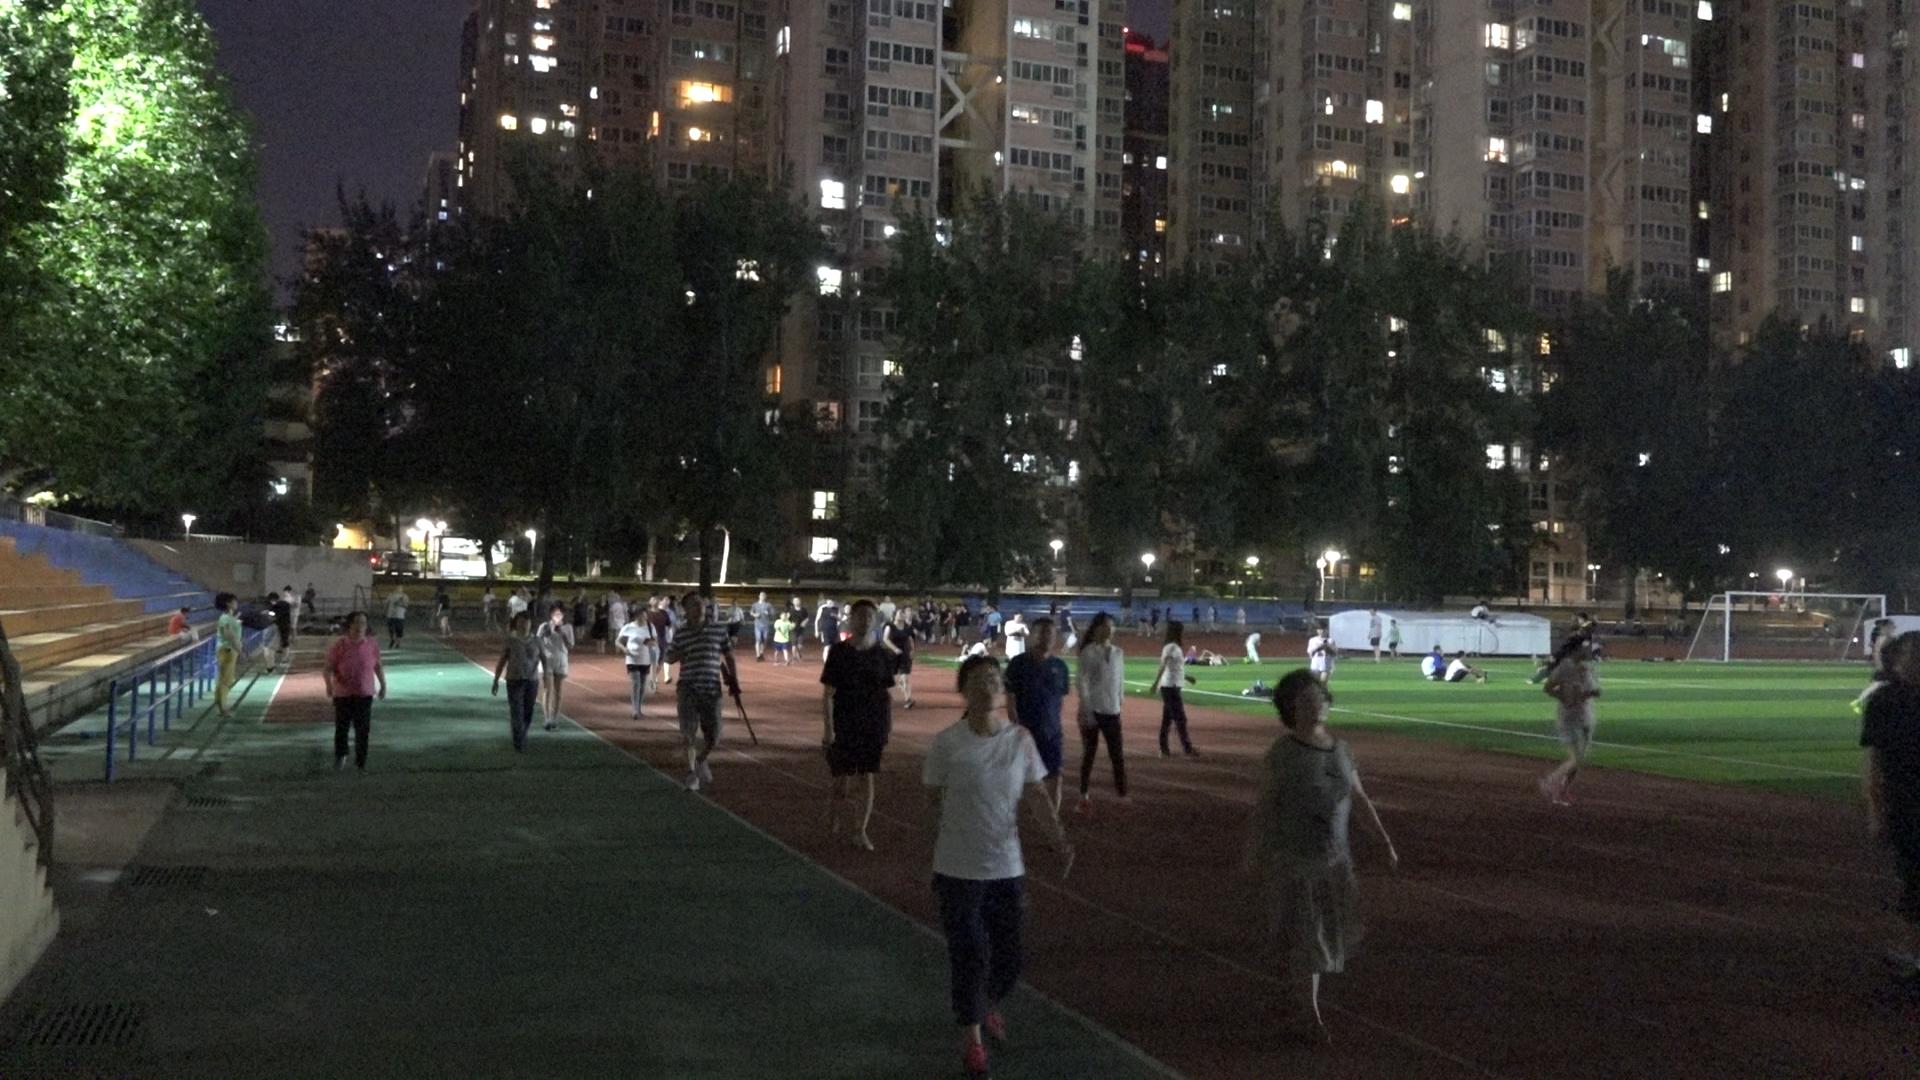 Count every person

91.